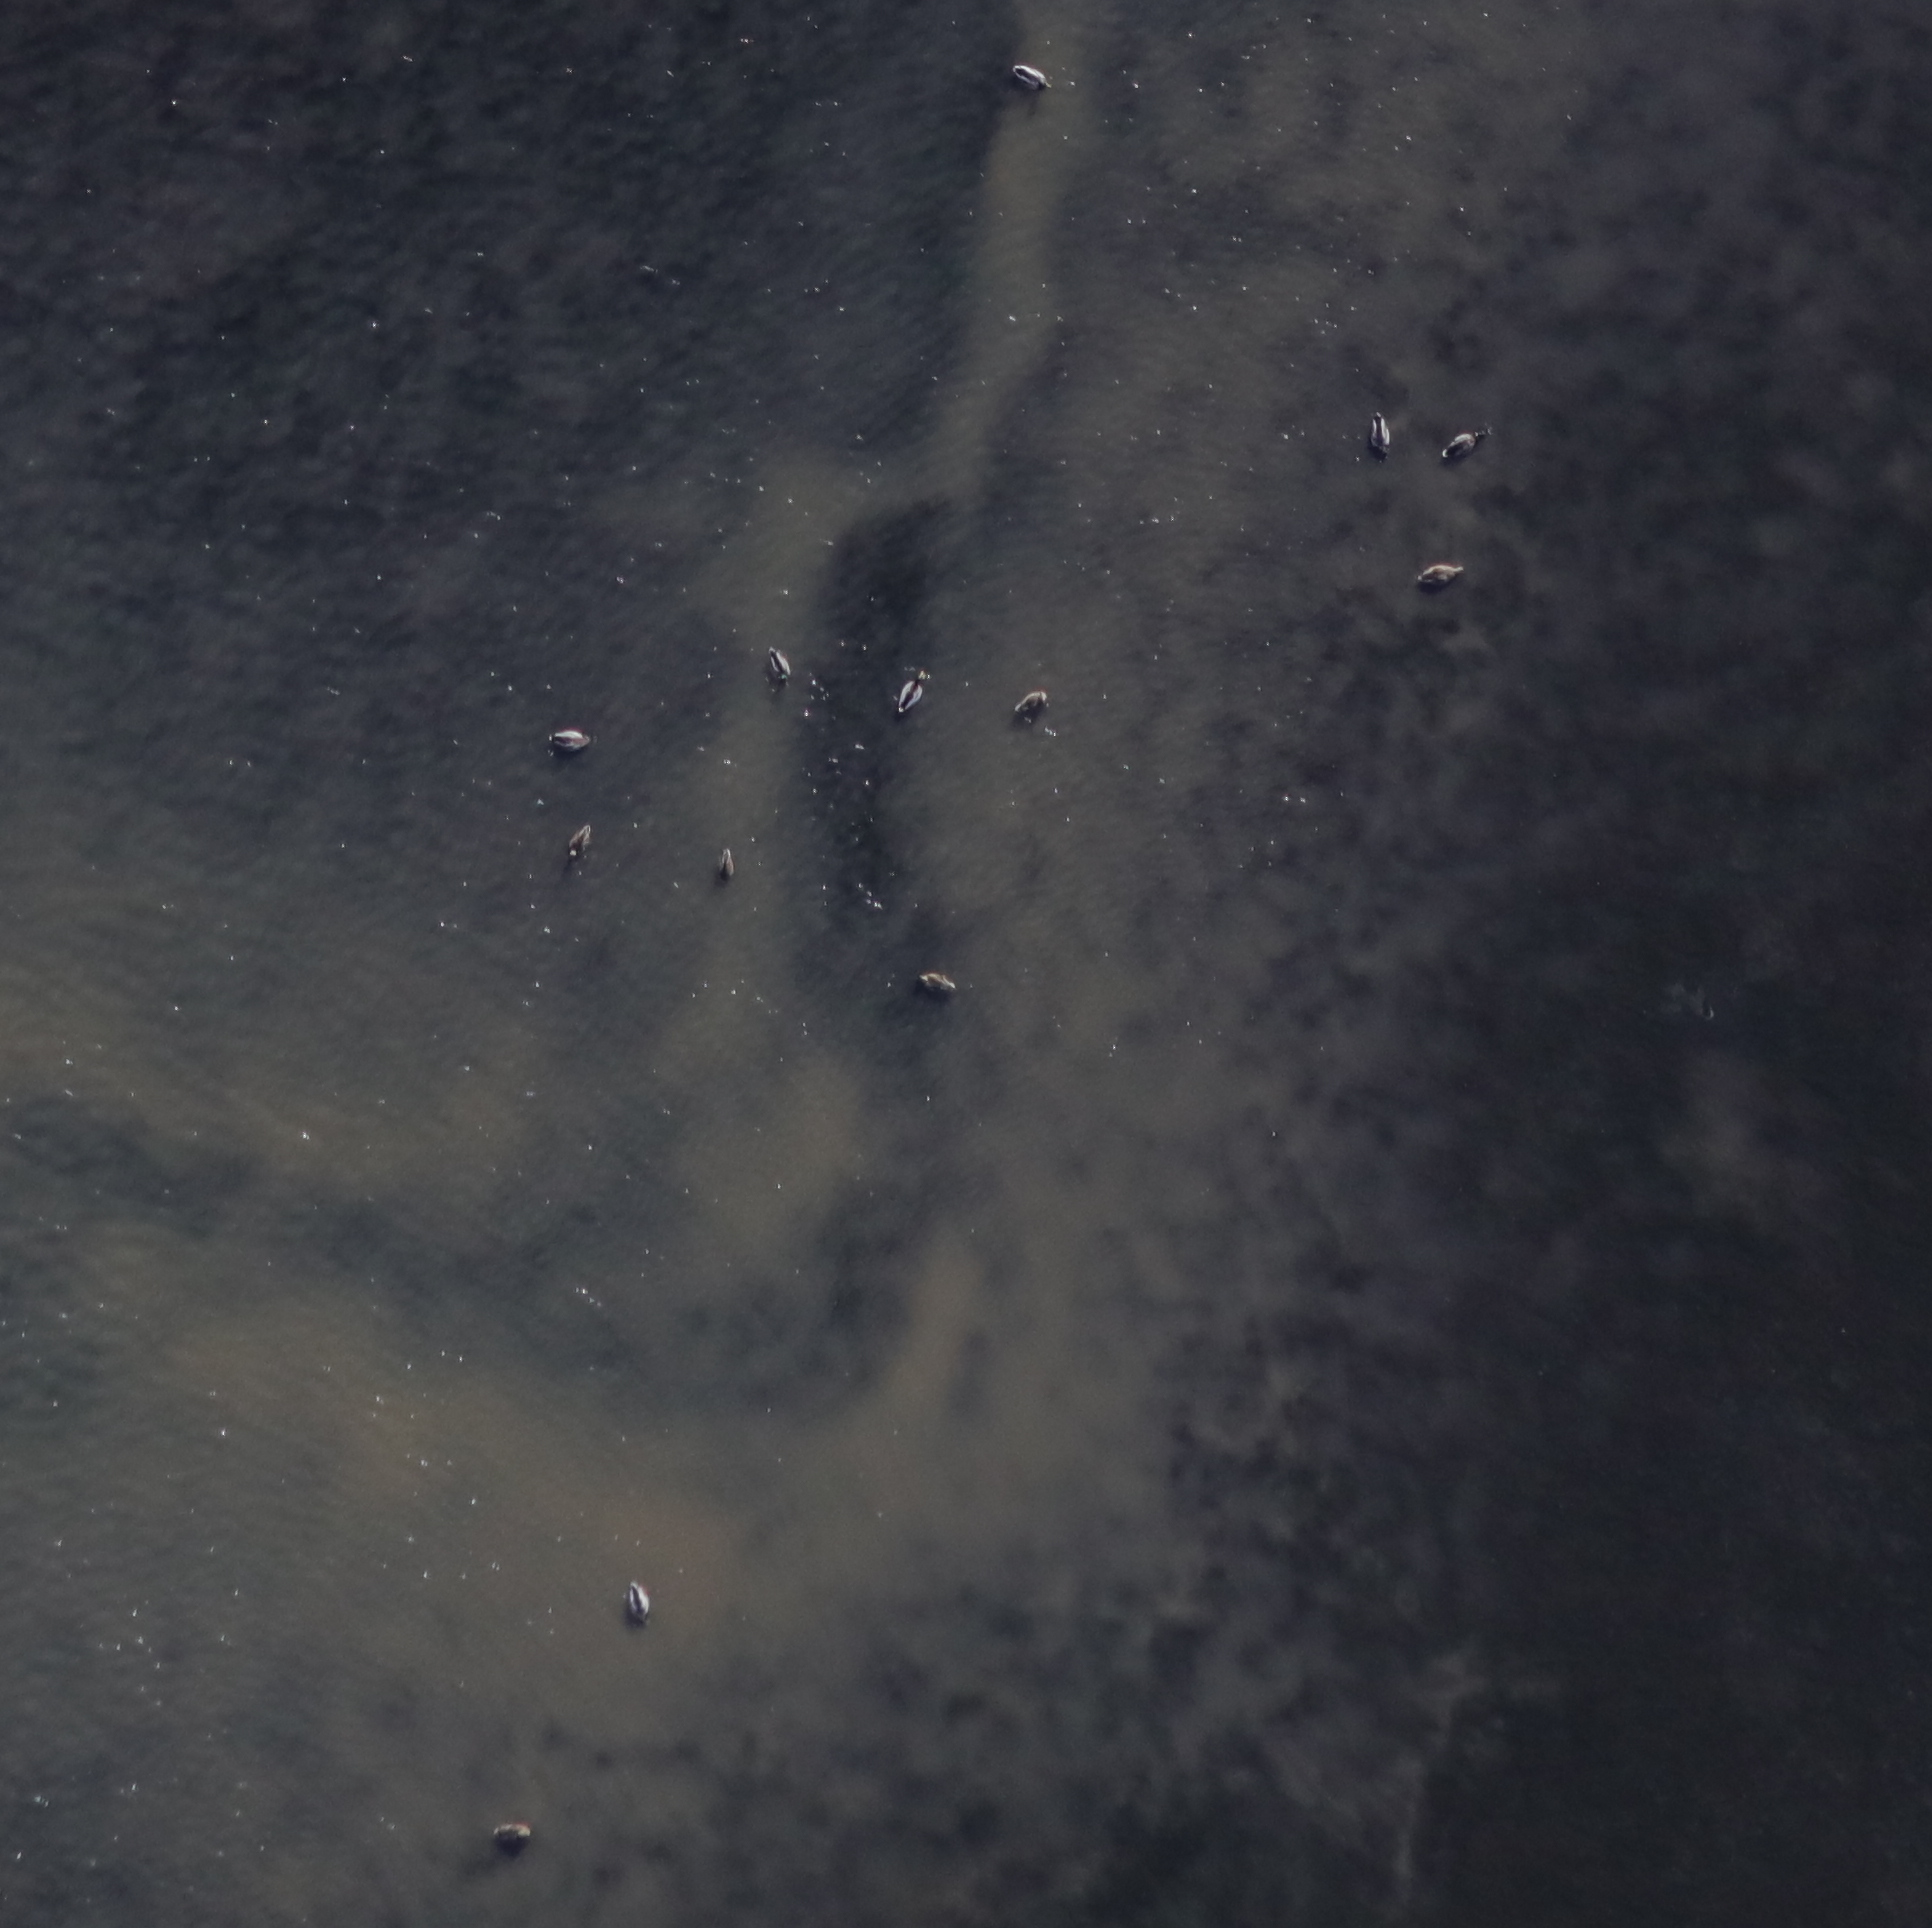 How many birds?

13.